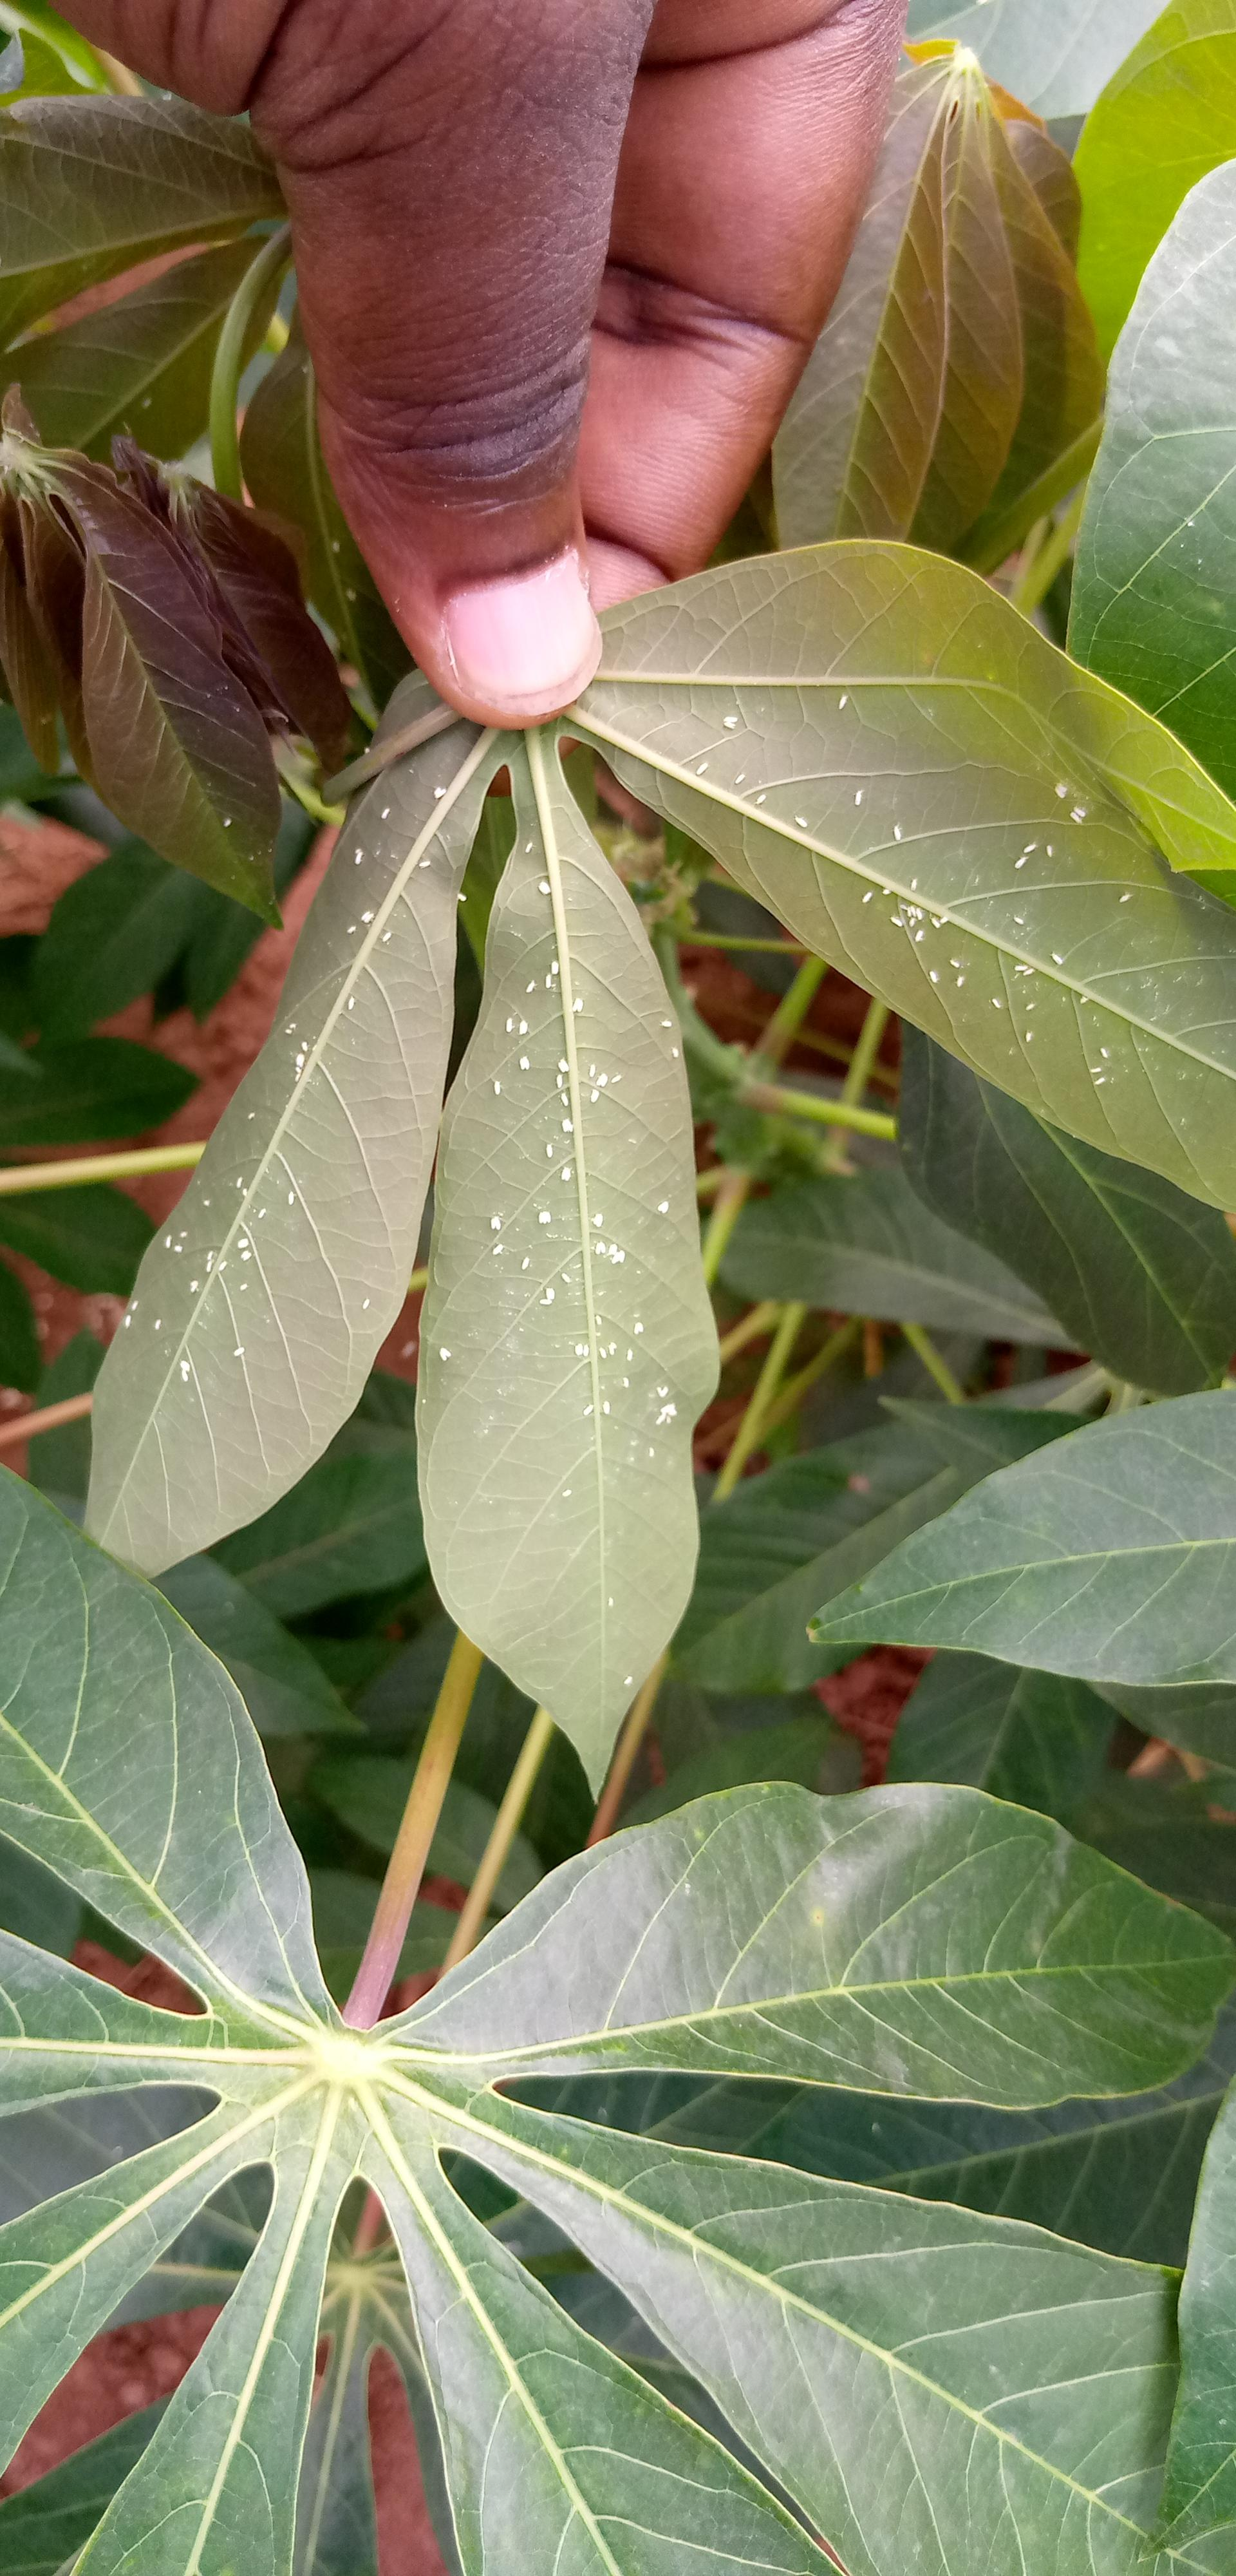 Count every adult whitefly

124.